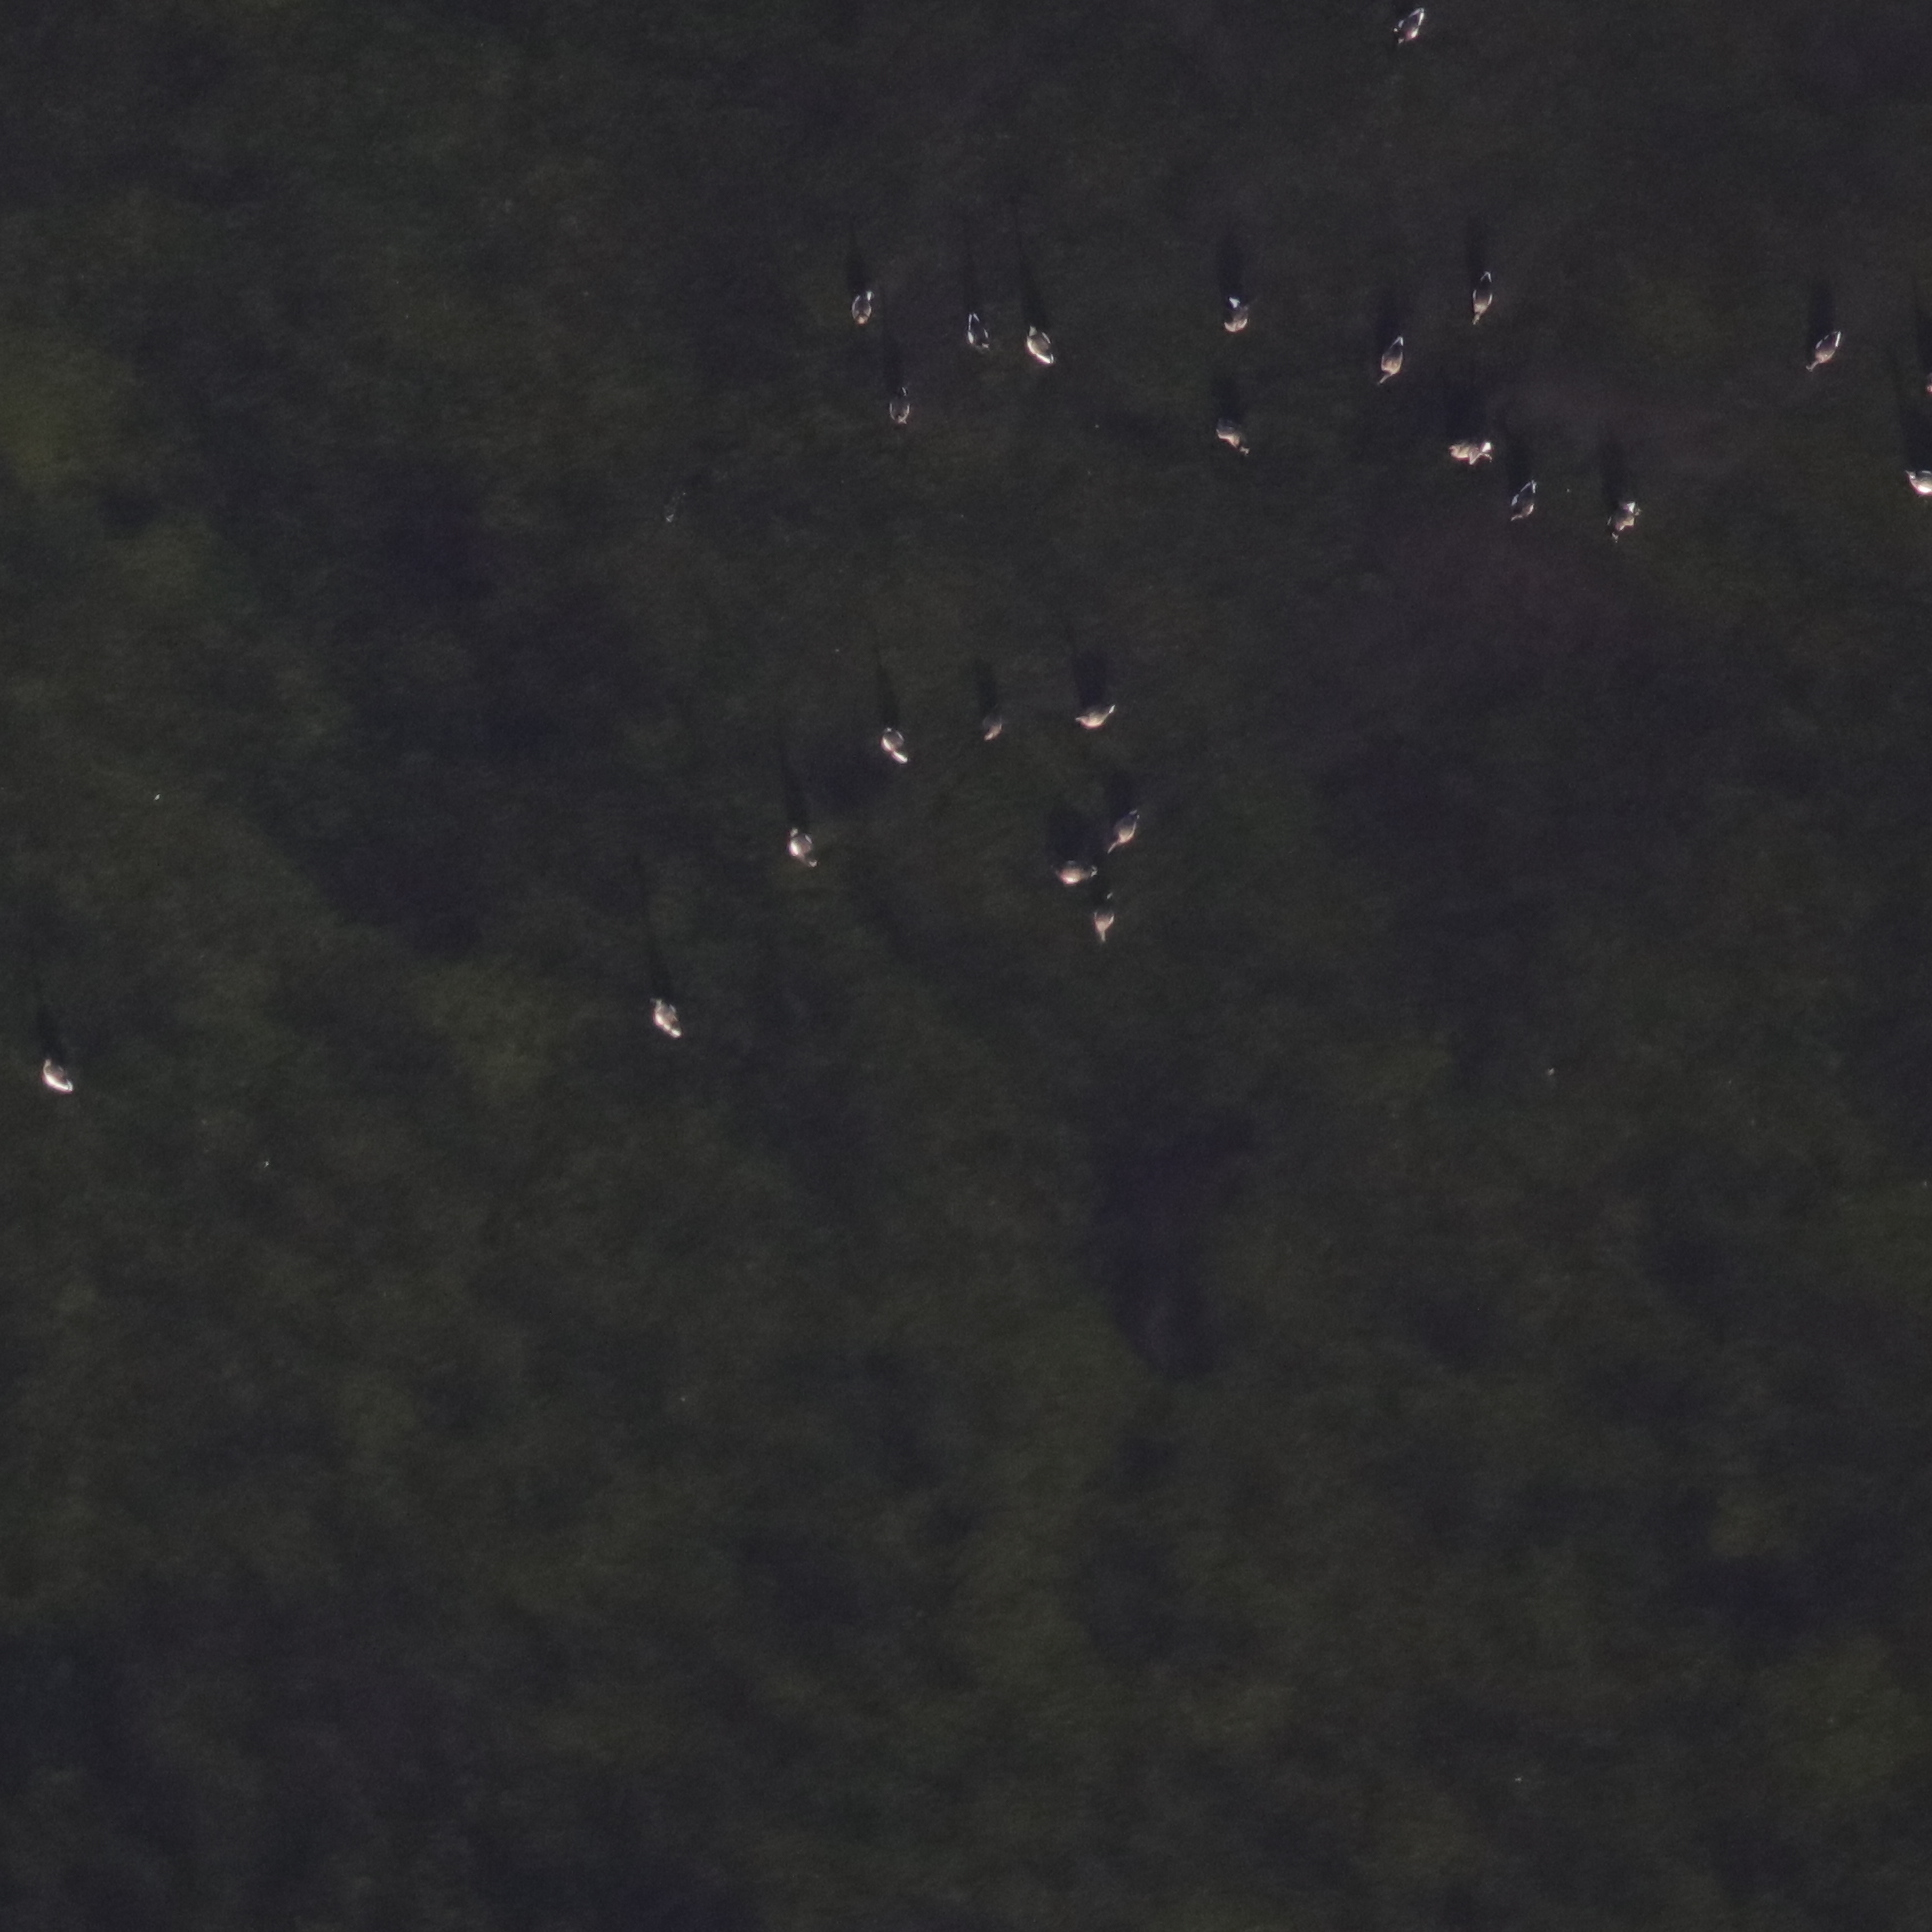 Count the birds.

23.